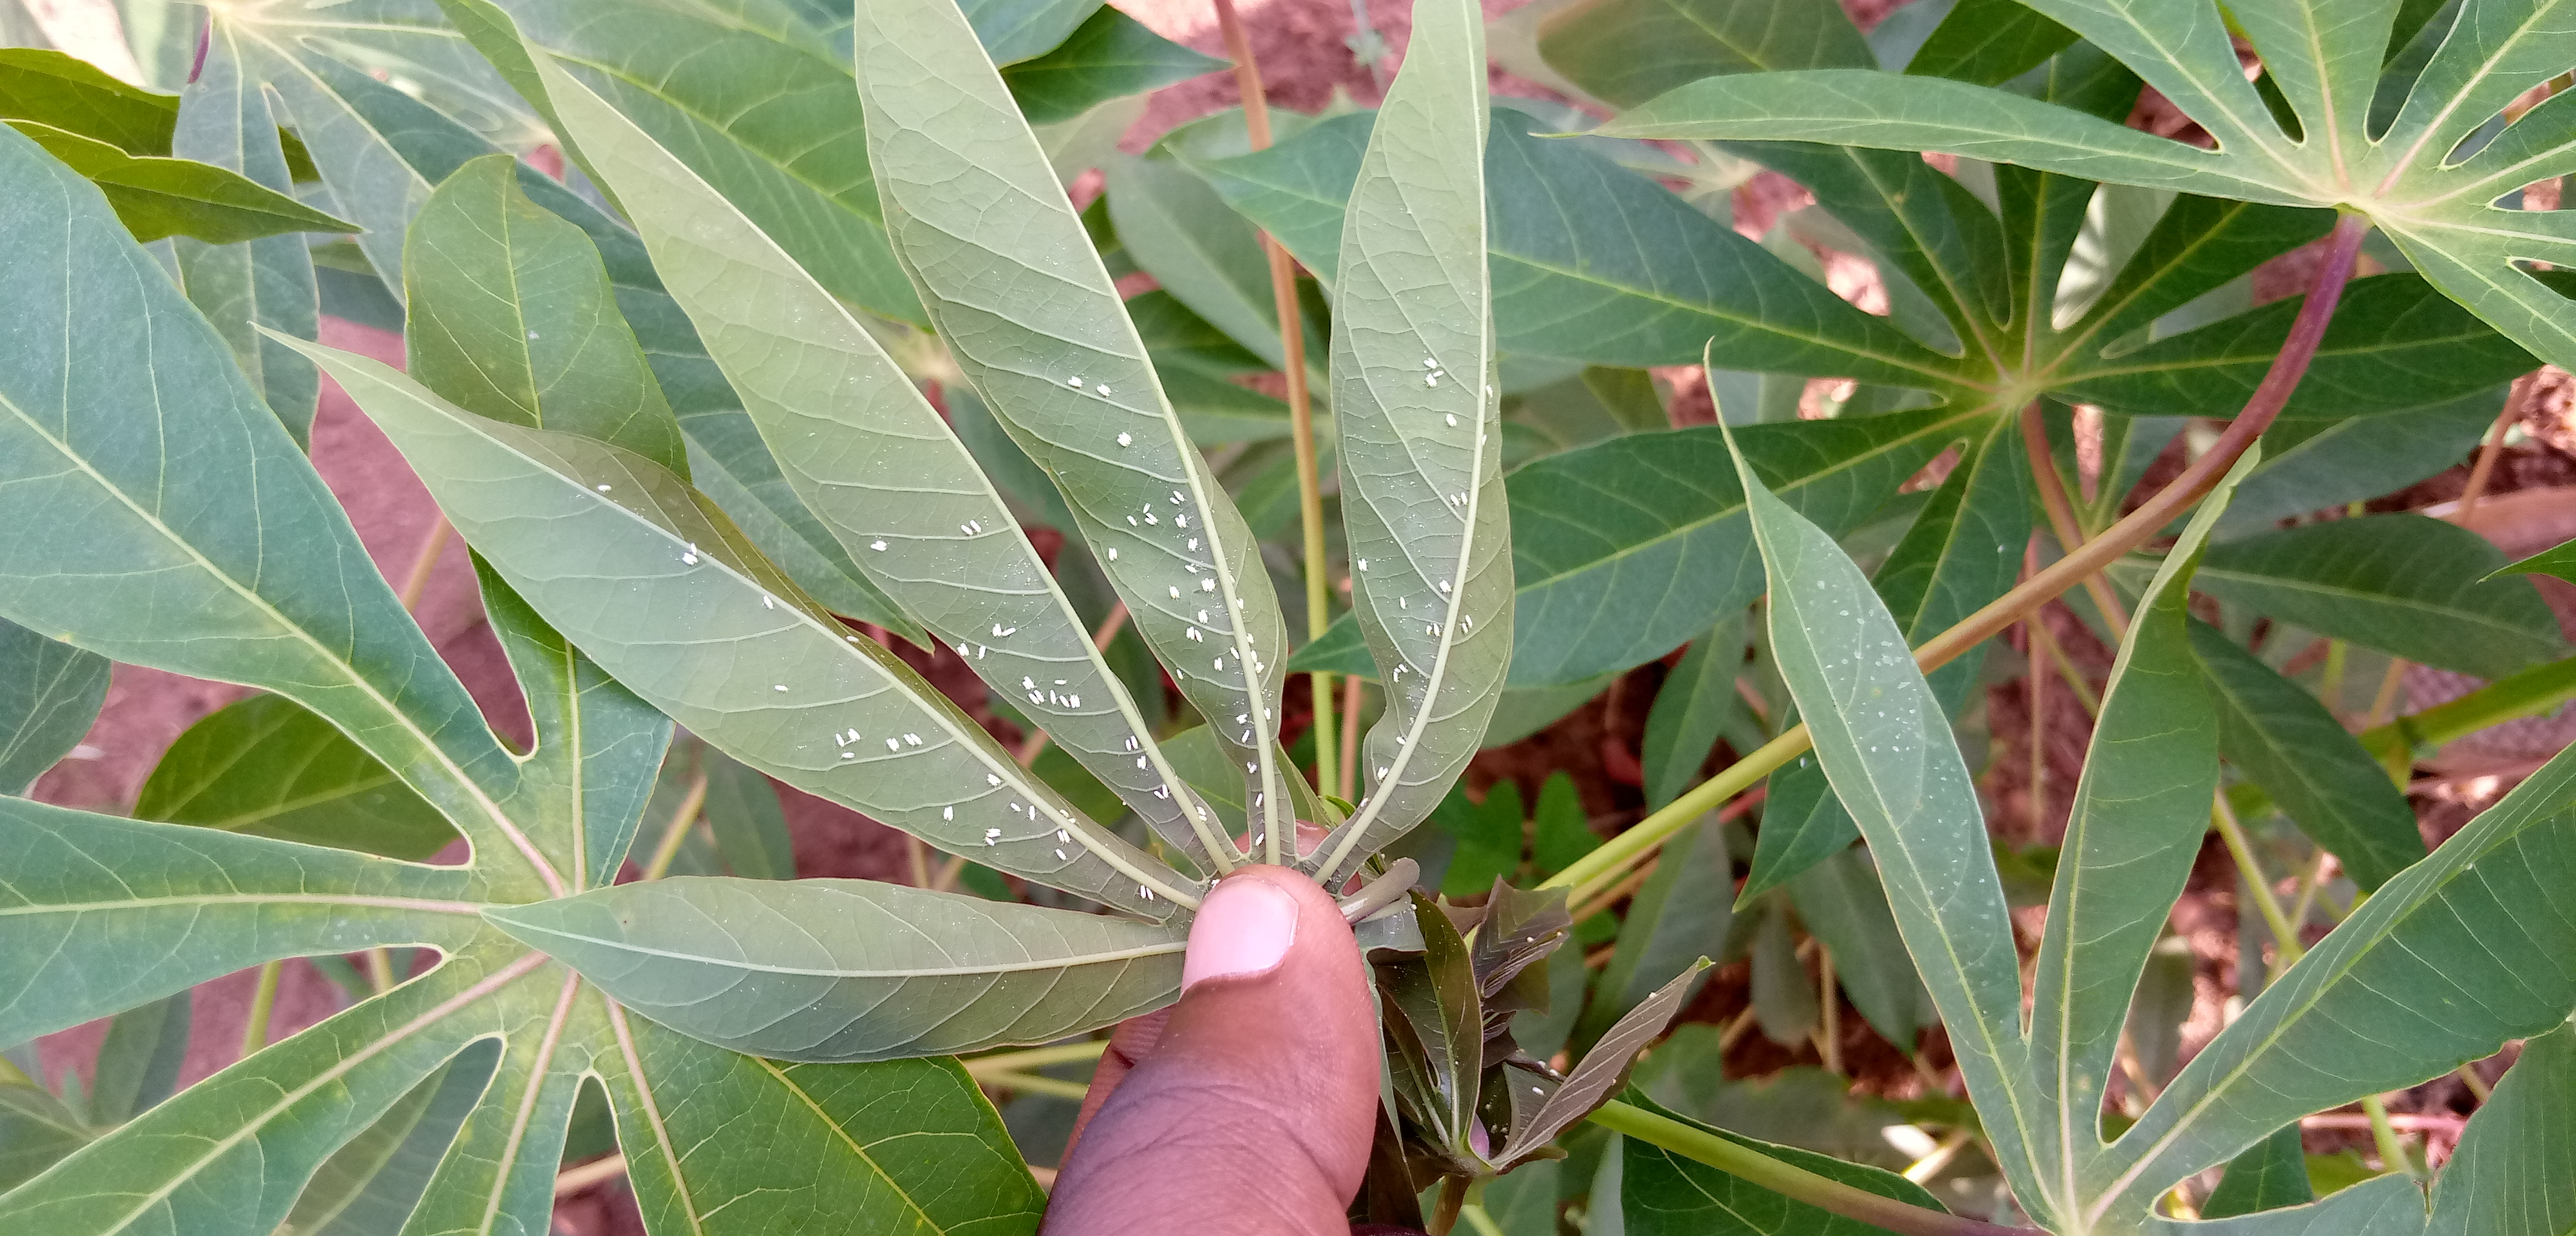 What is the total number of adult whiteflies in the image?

133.